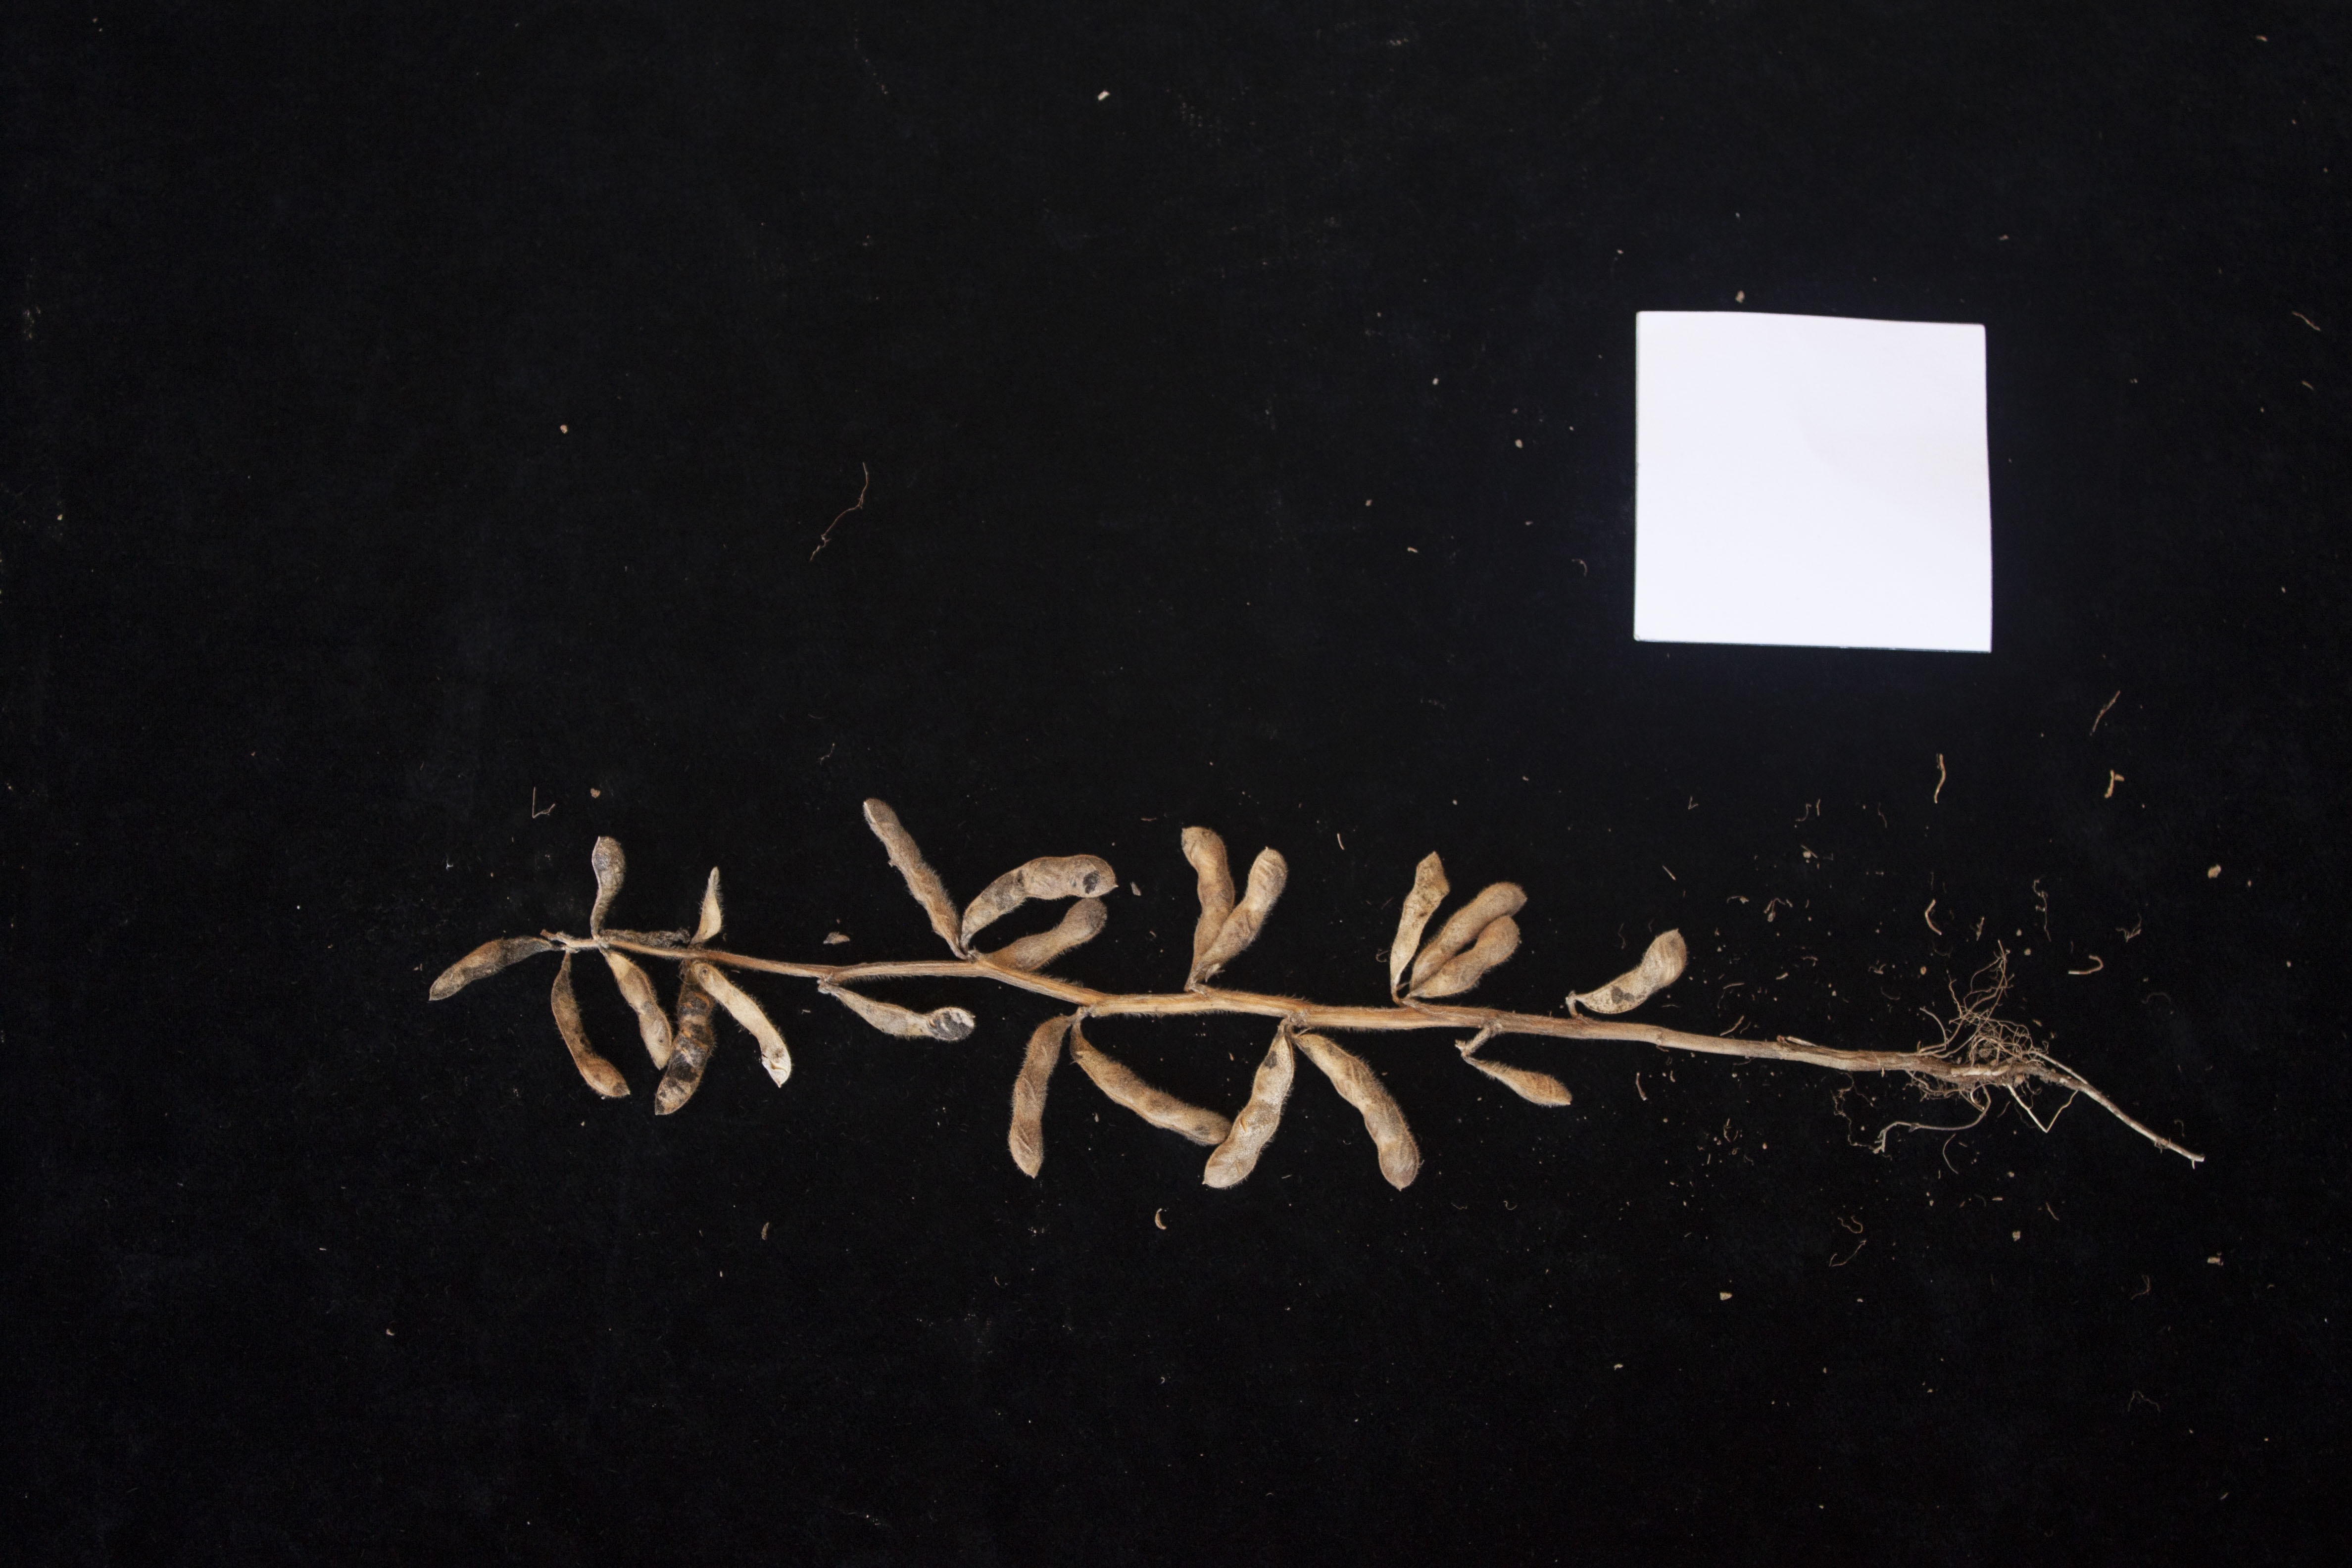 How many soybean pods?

22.